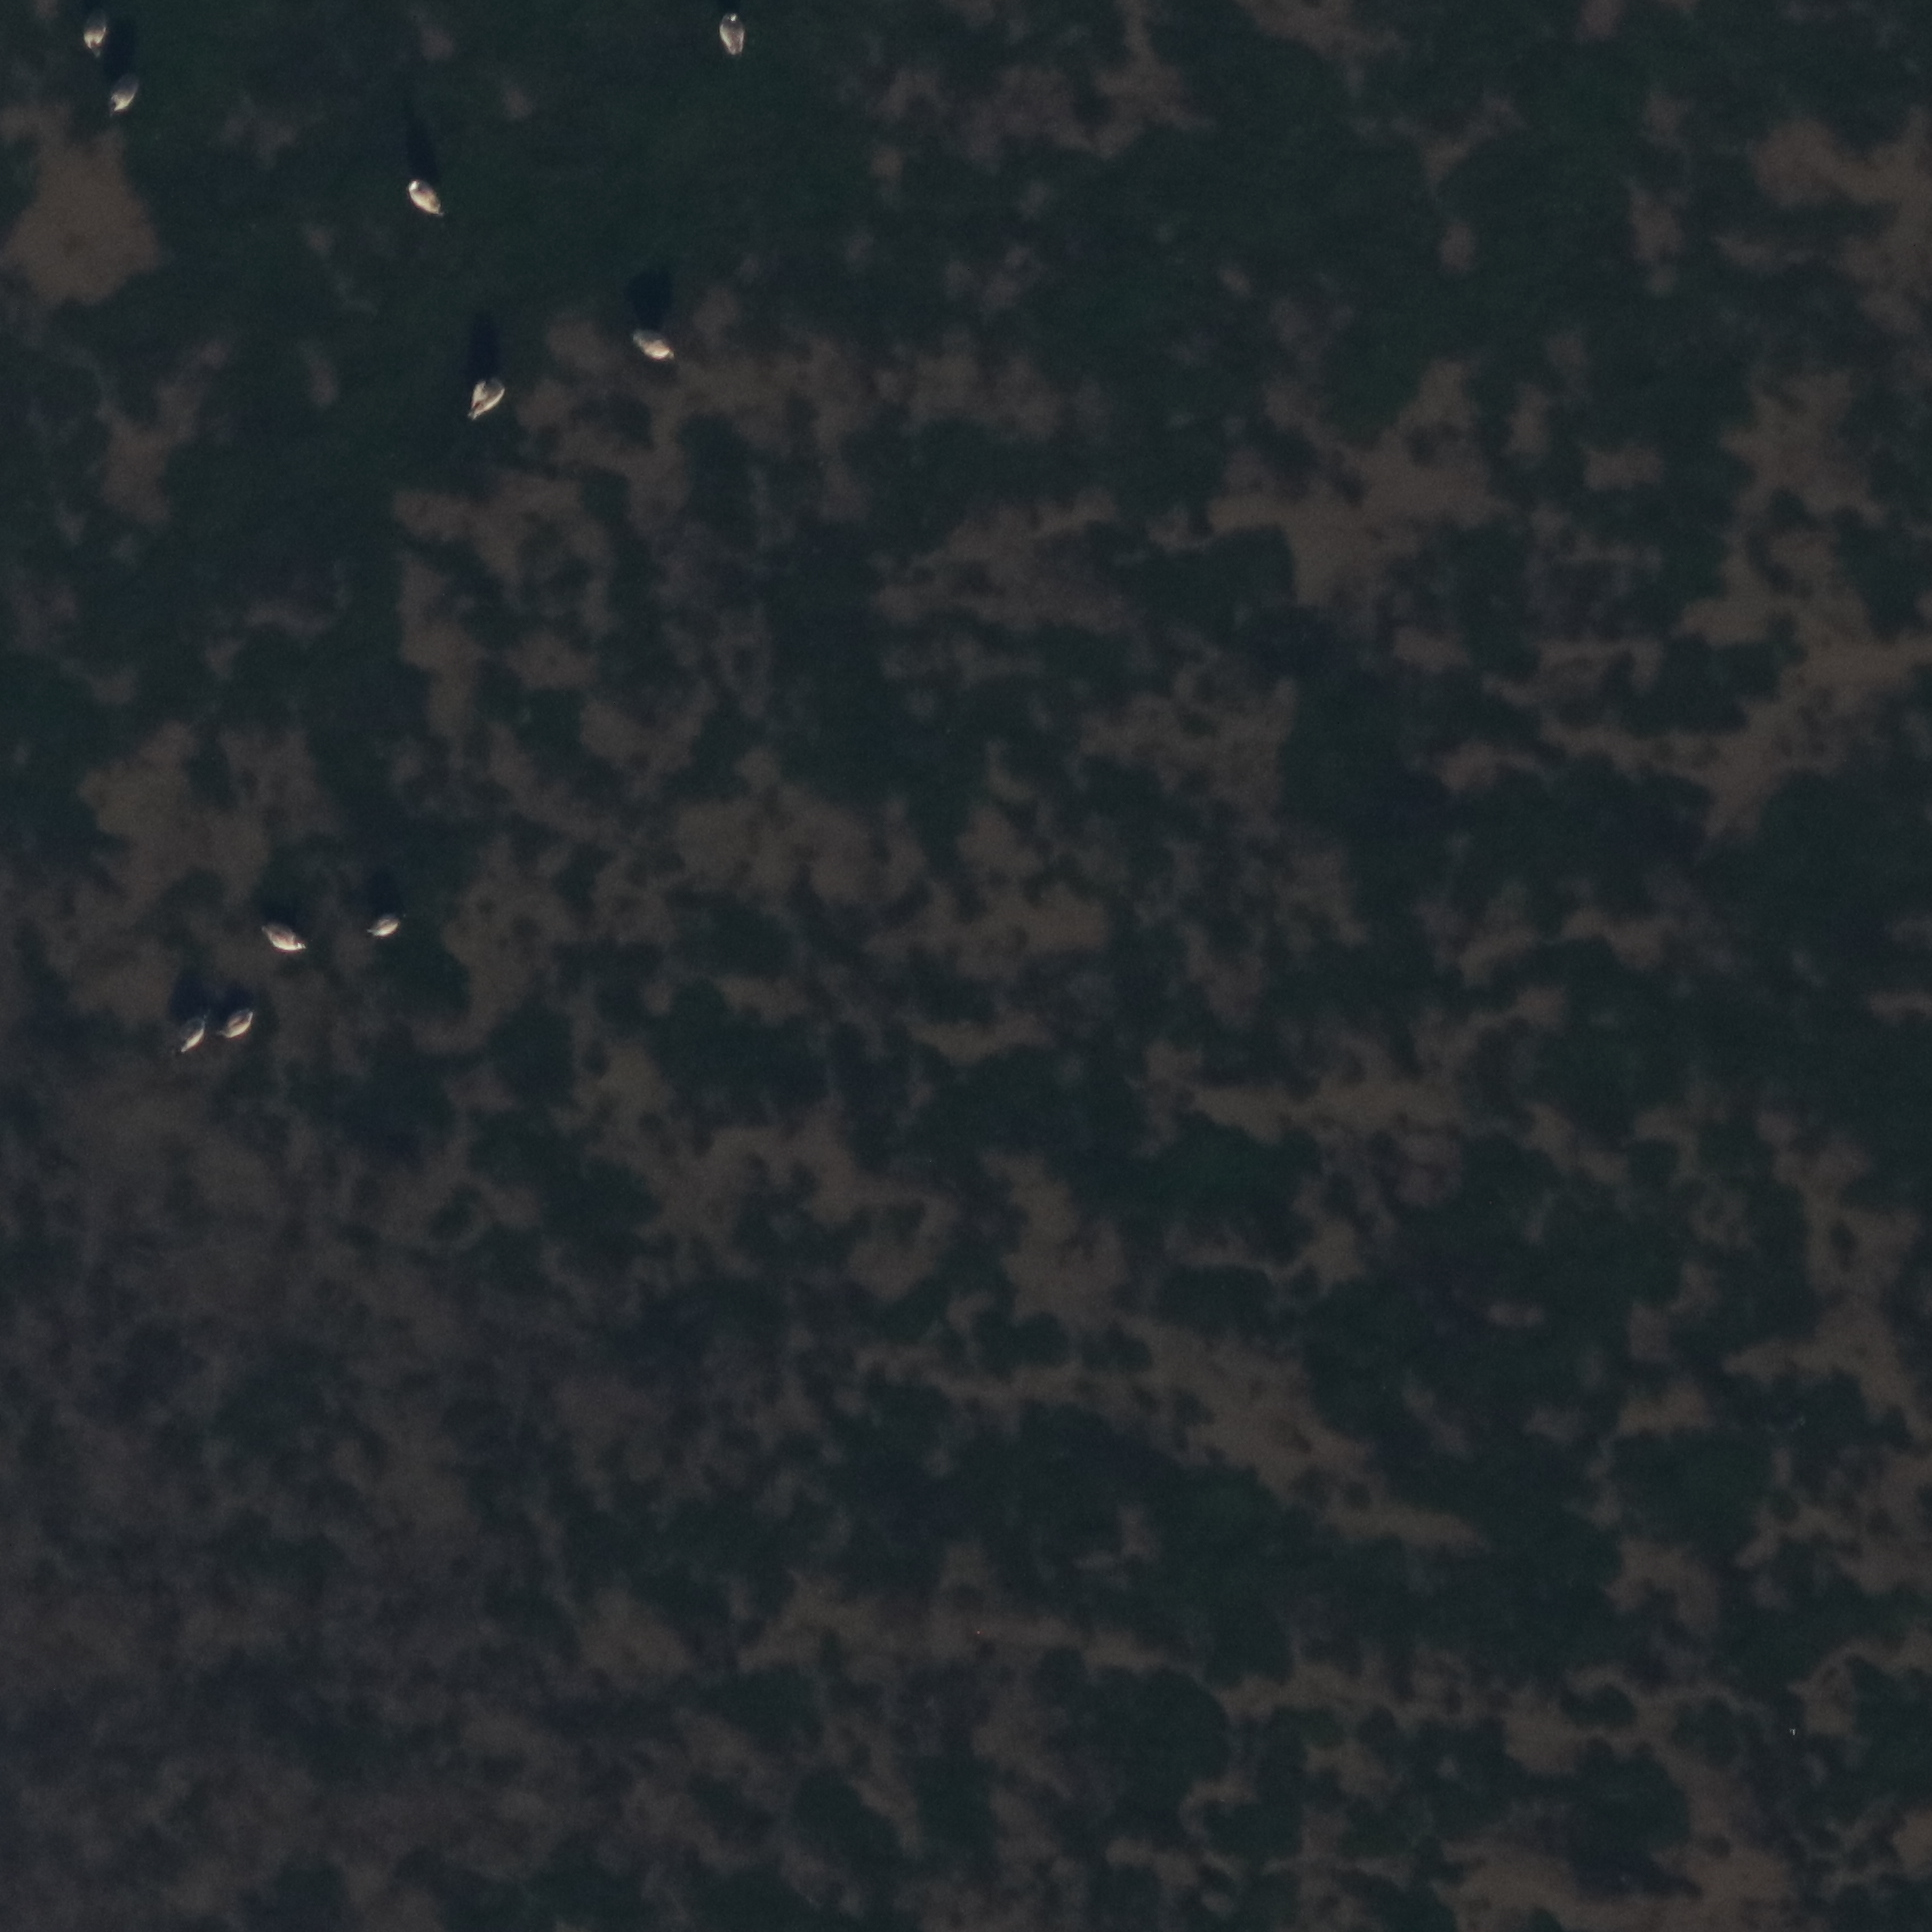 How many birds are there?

10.